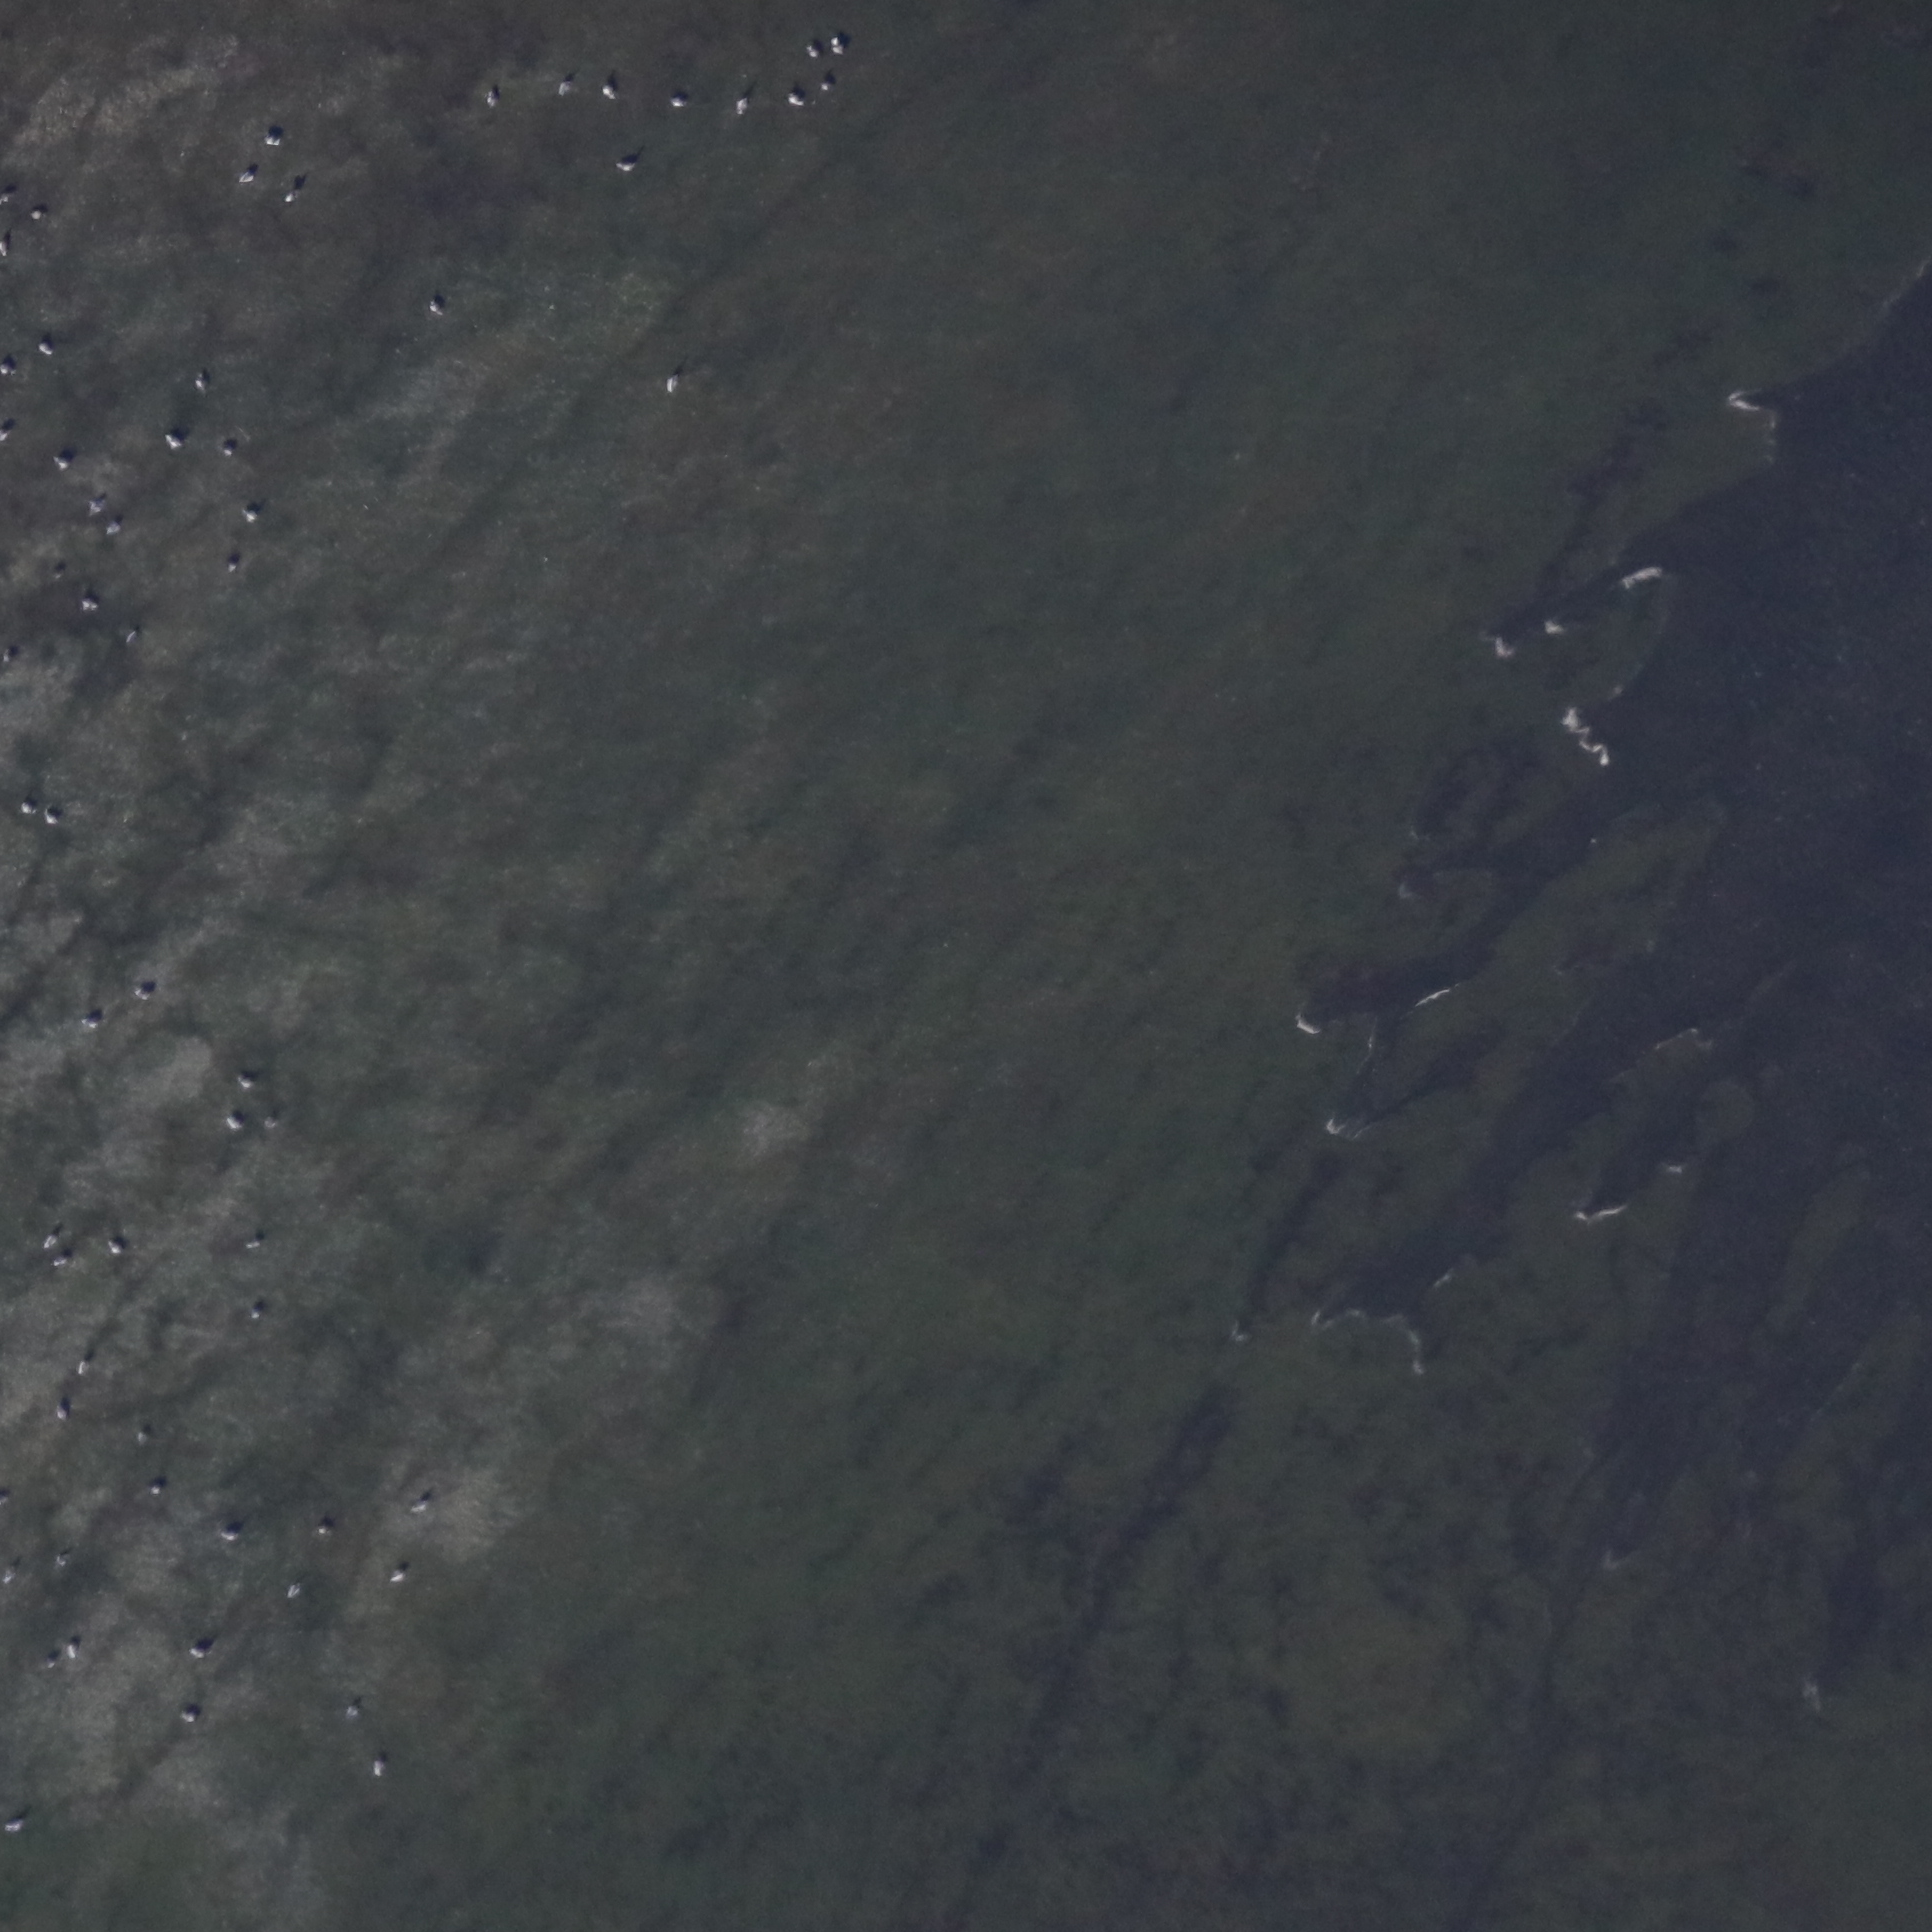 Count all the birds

63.